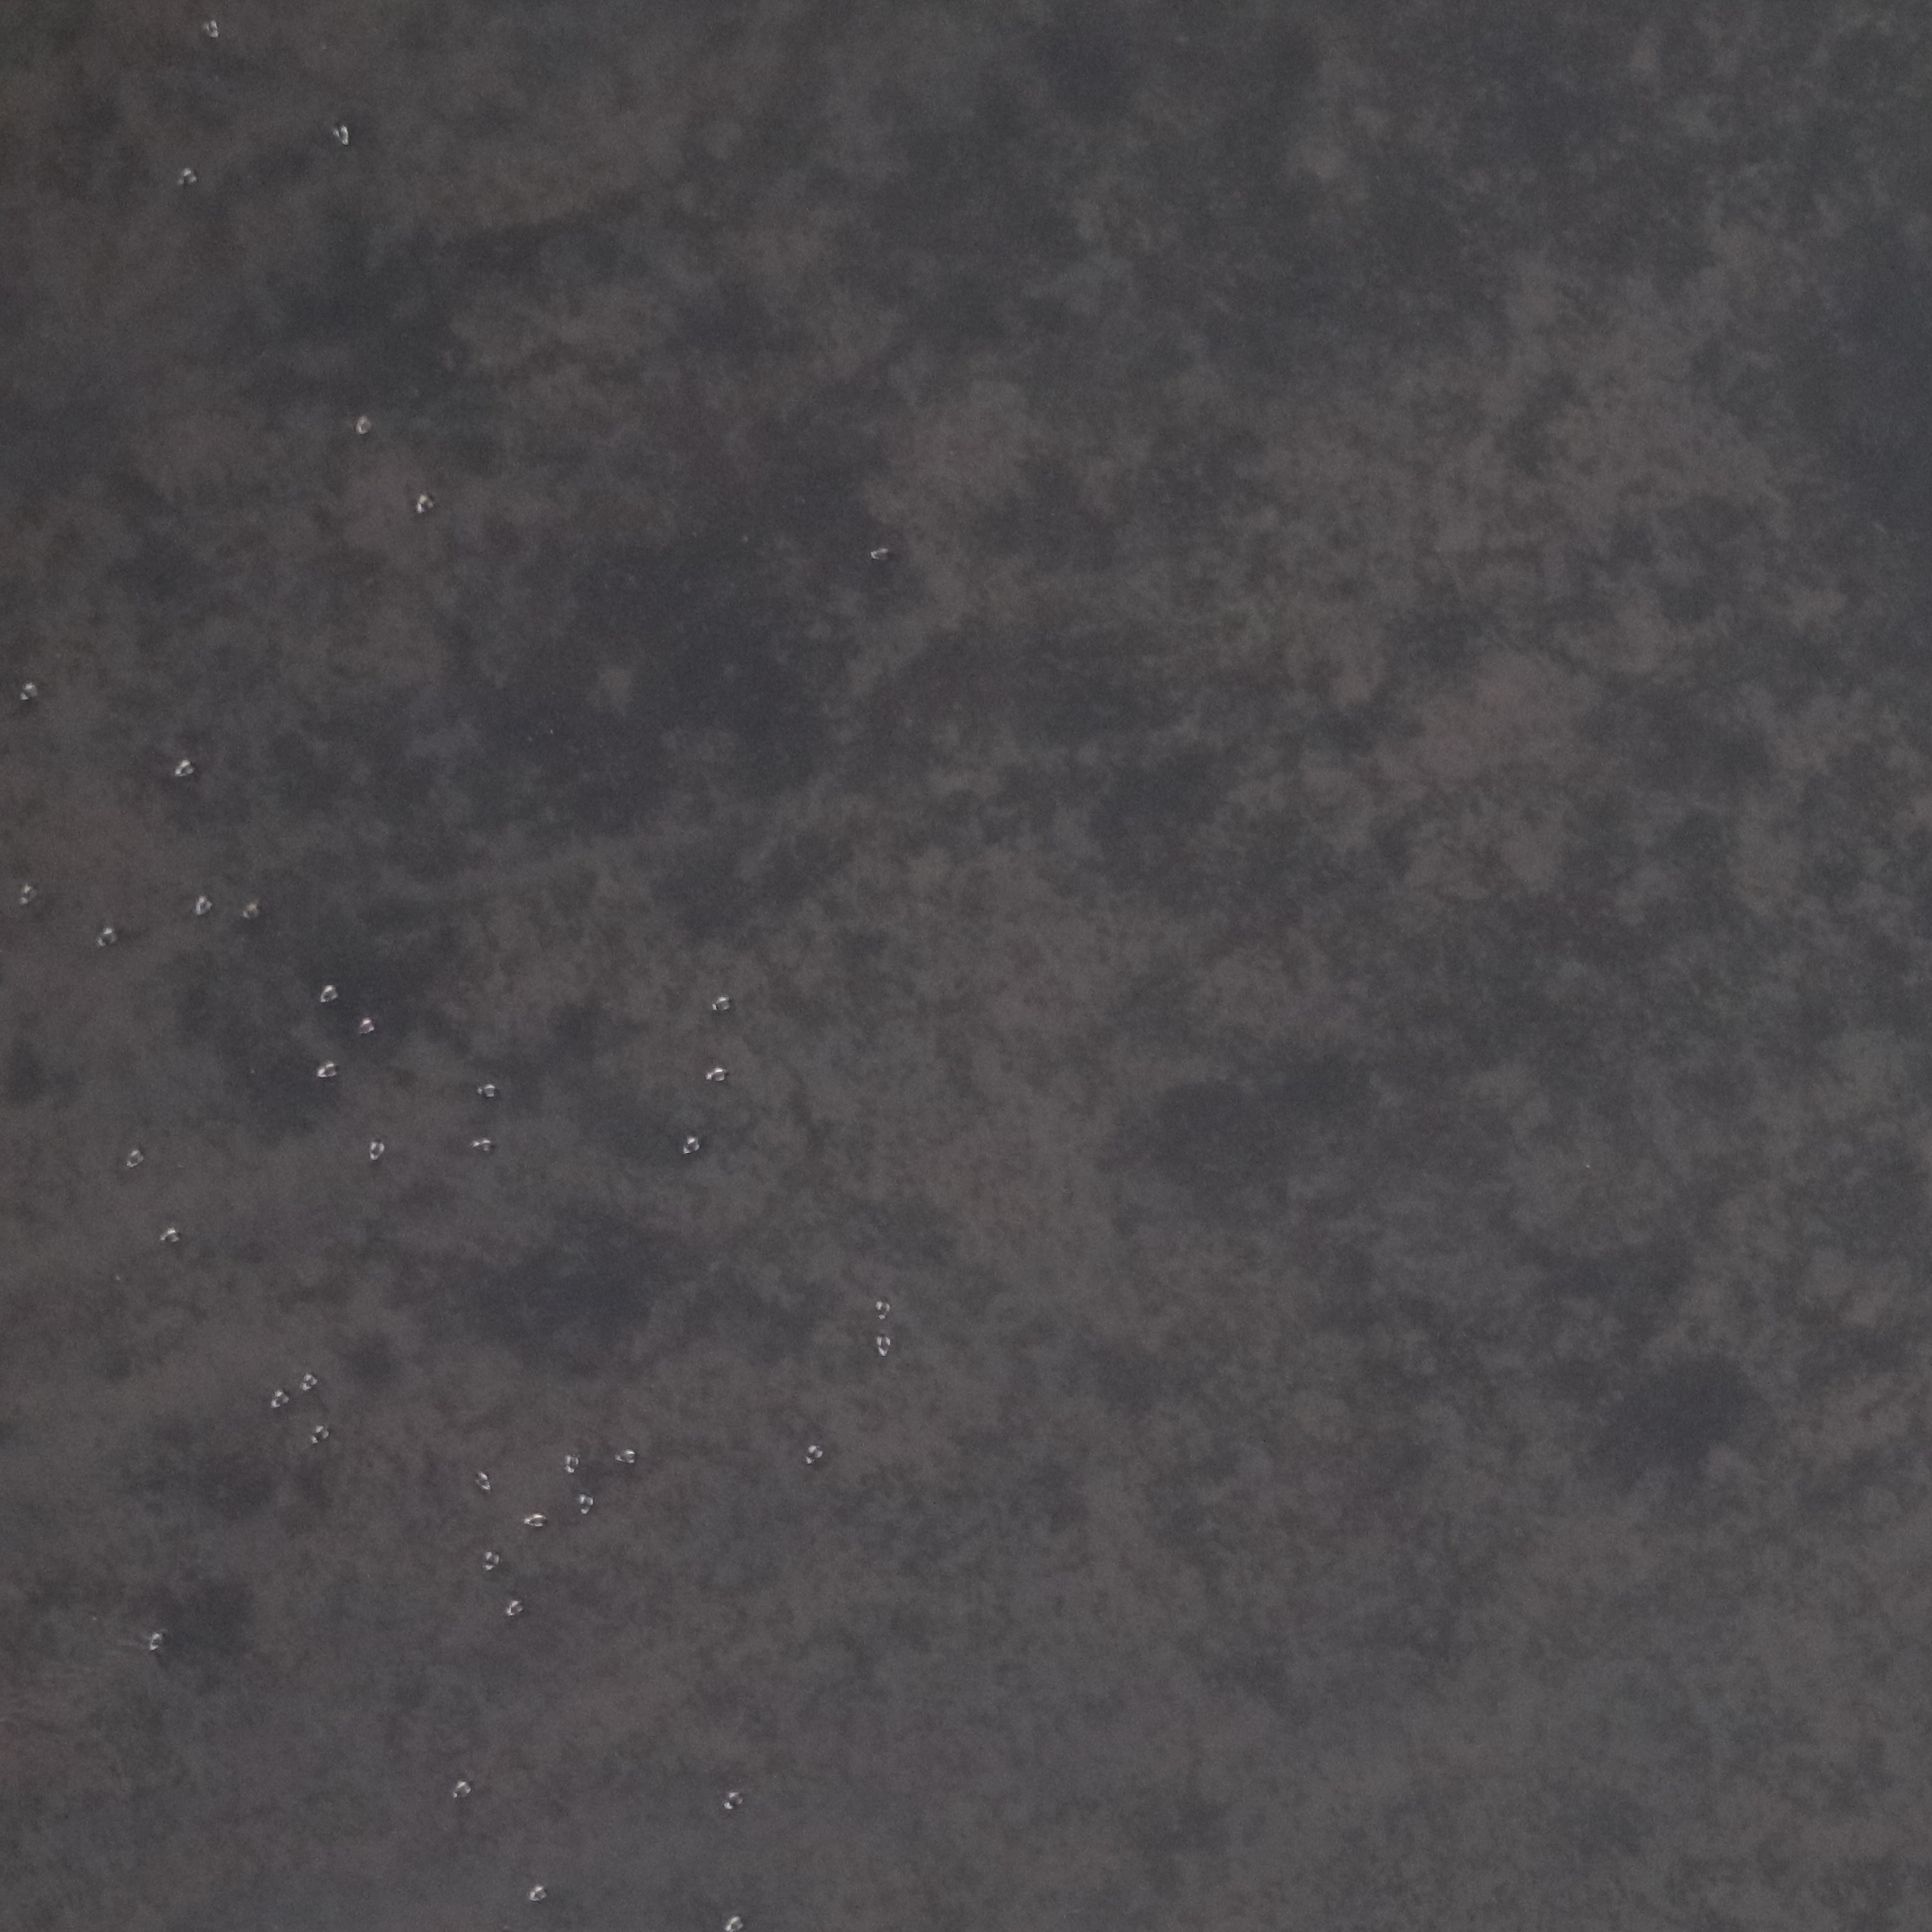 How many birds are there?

41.